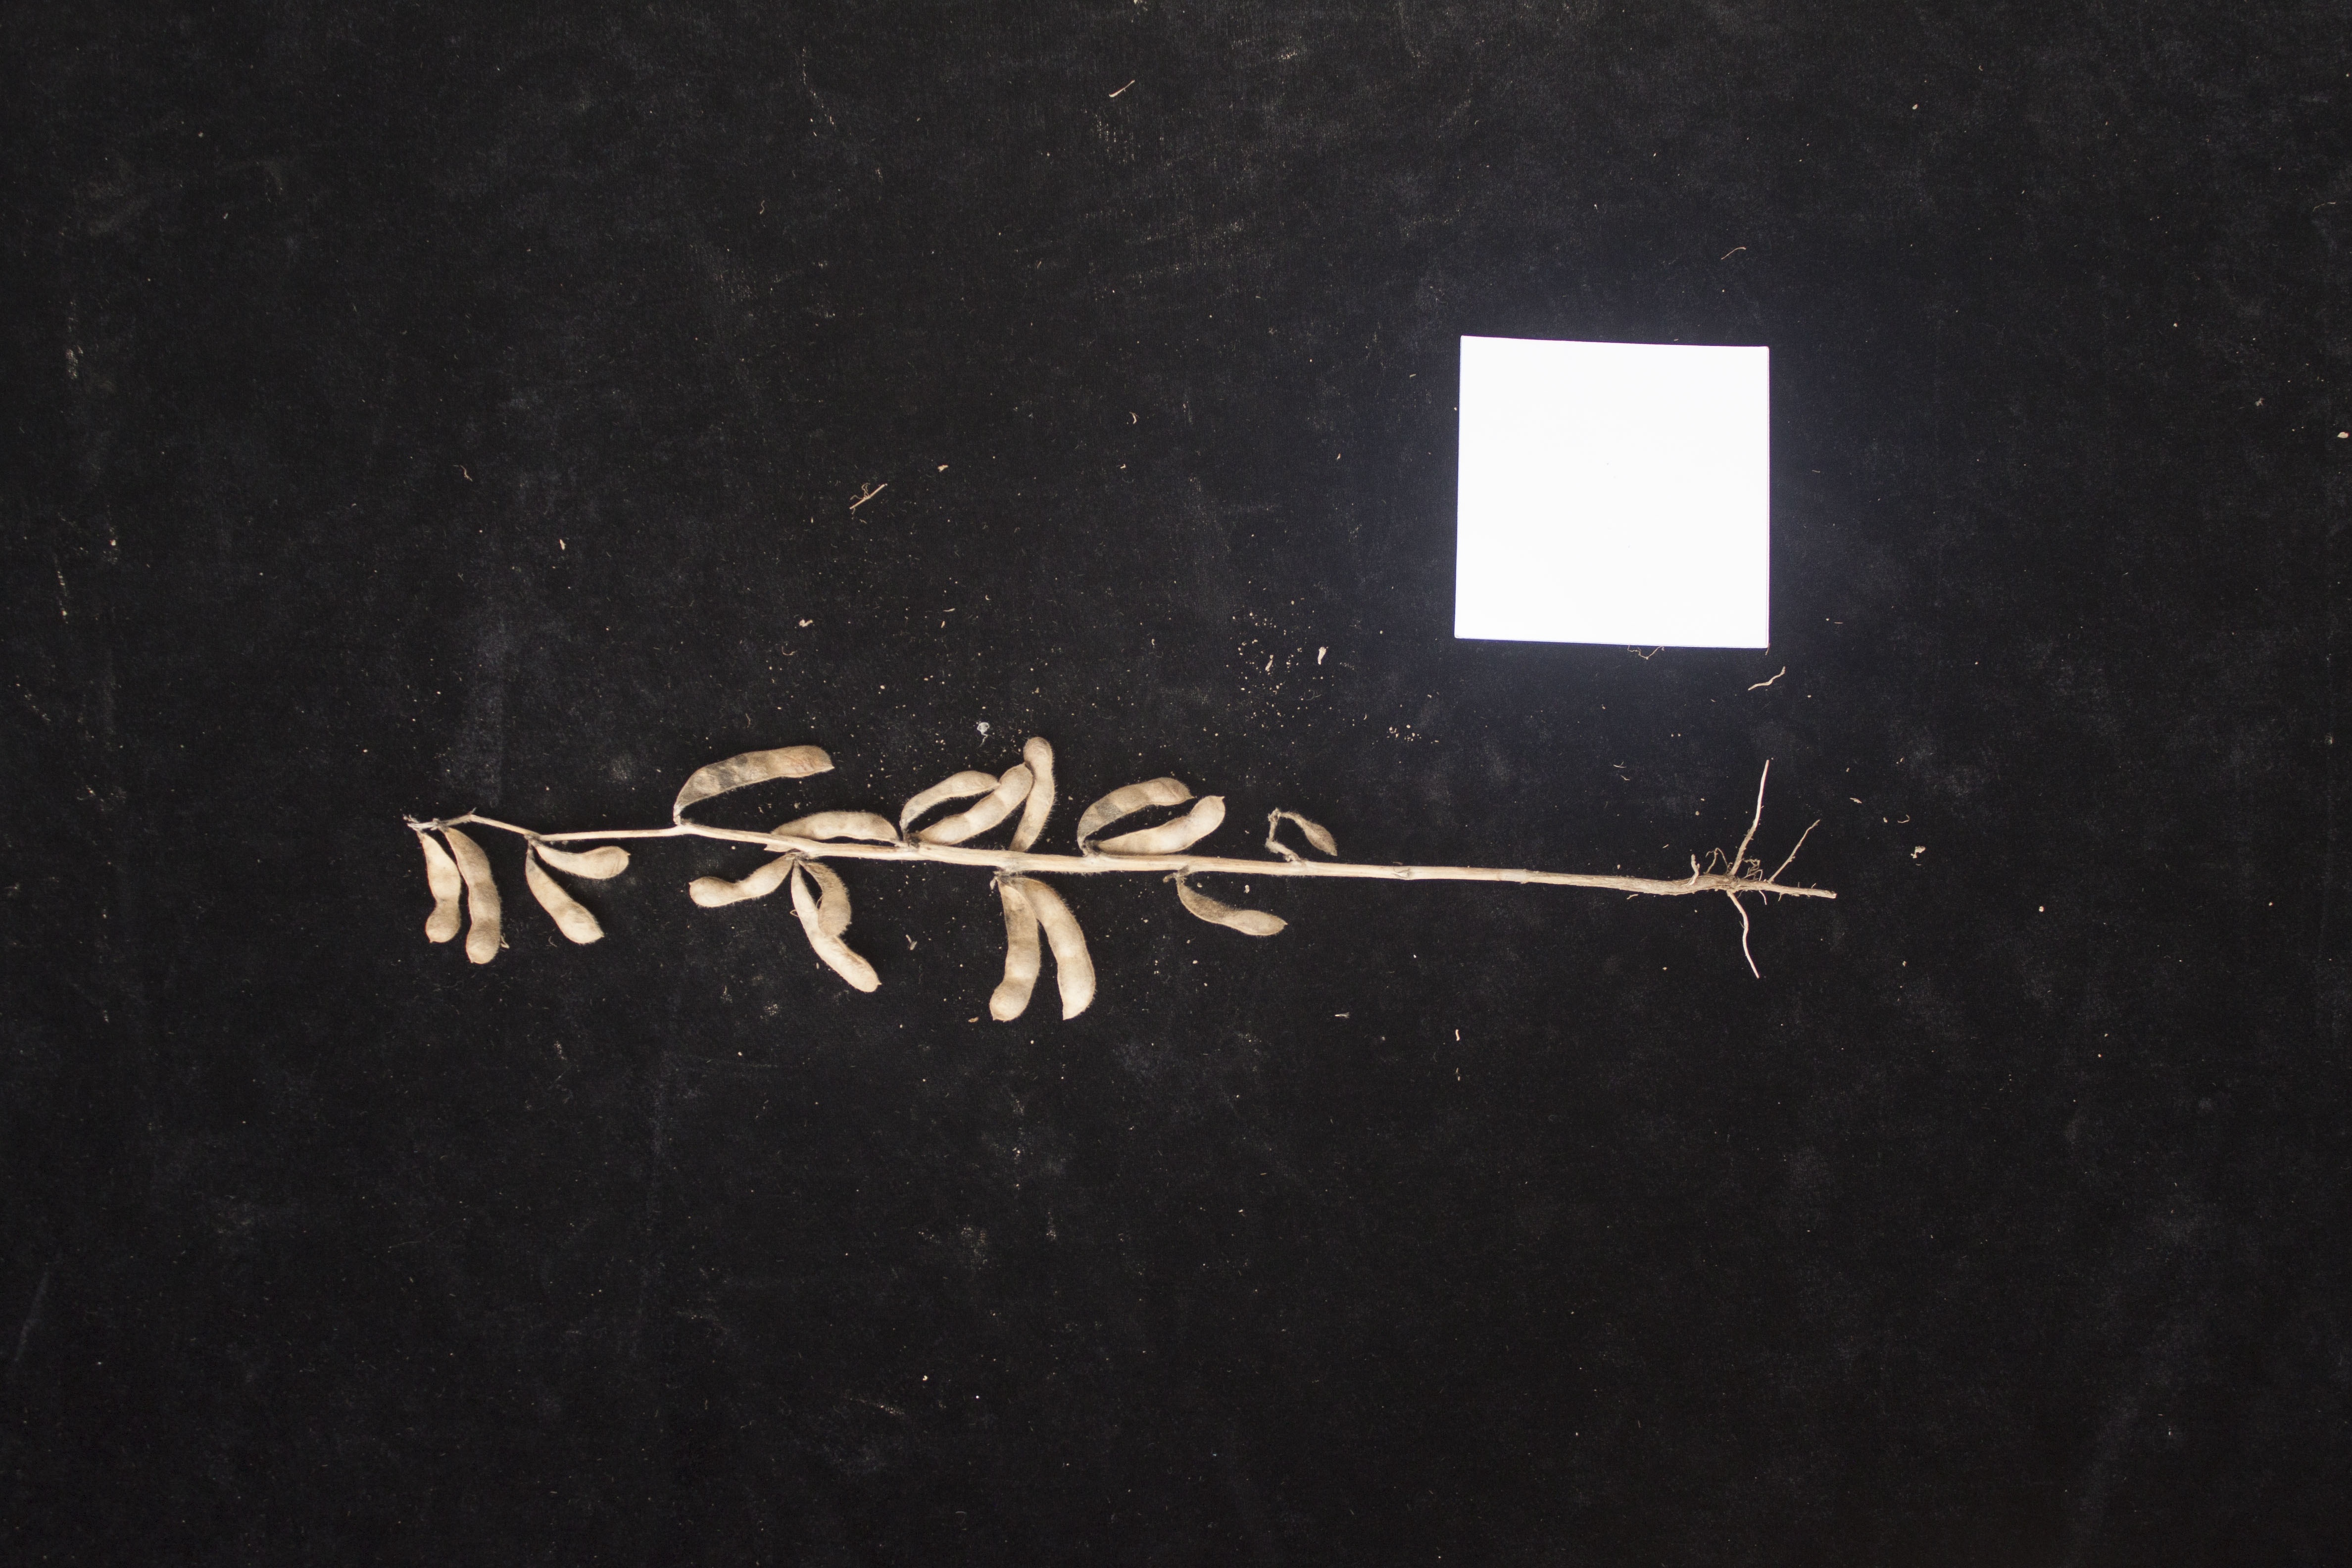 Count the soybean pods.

18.